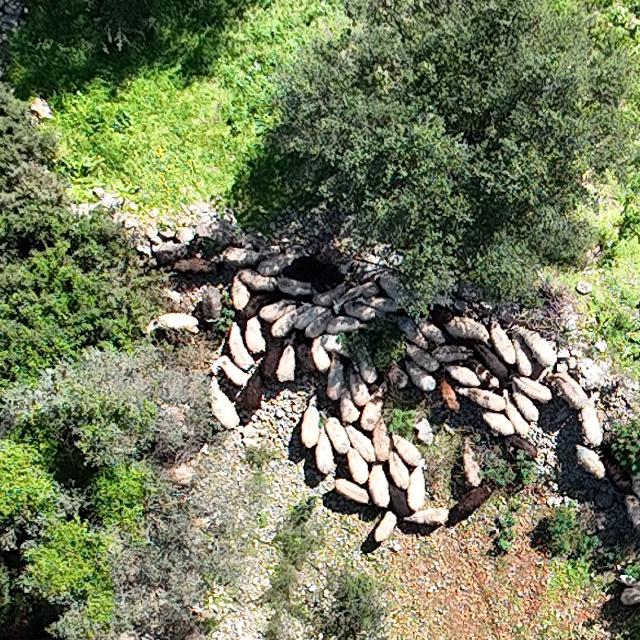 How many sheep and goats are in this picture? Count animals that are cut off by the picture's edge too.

72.